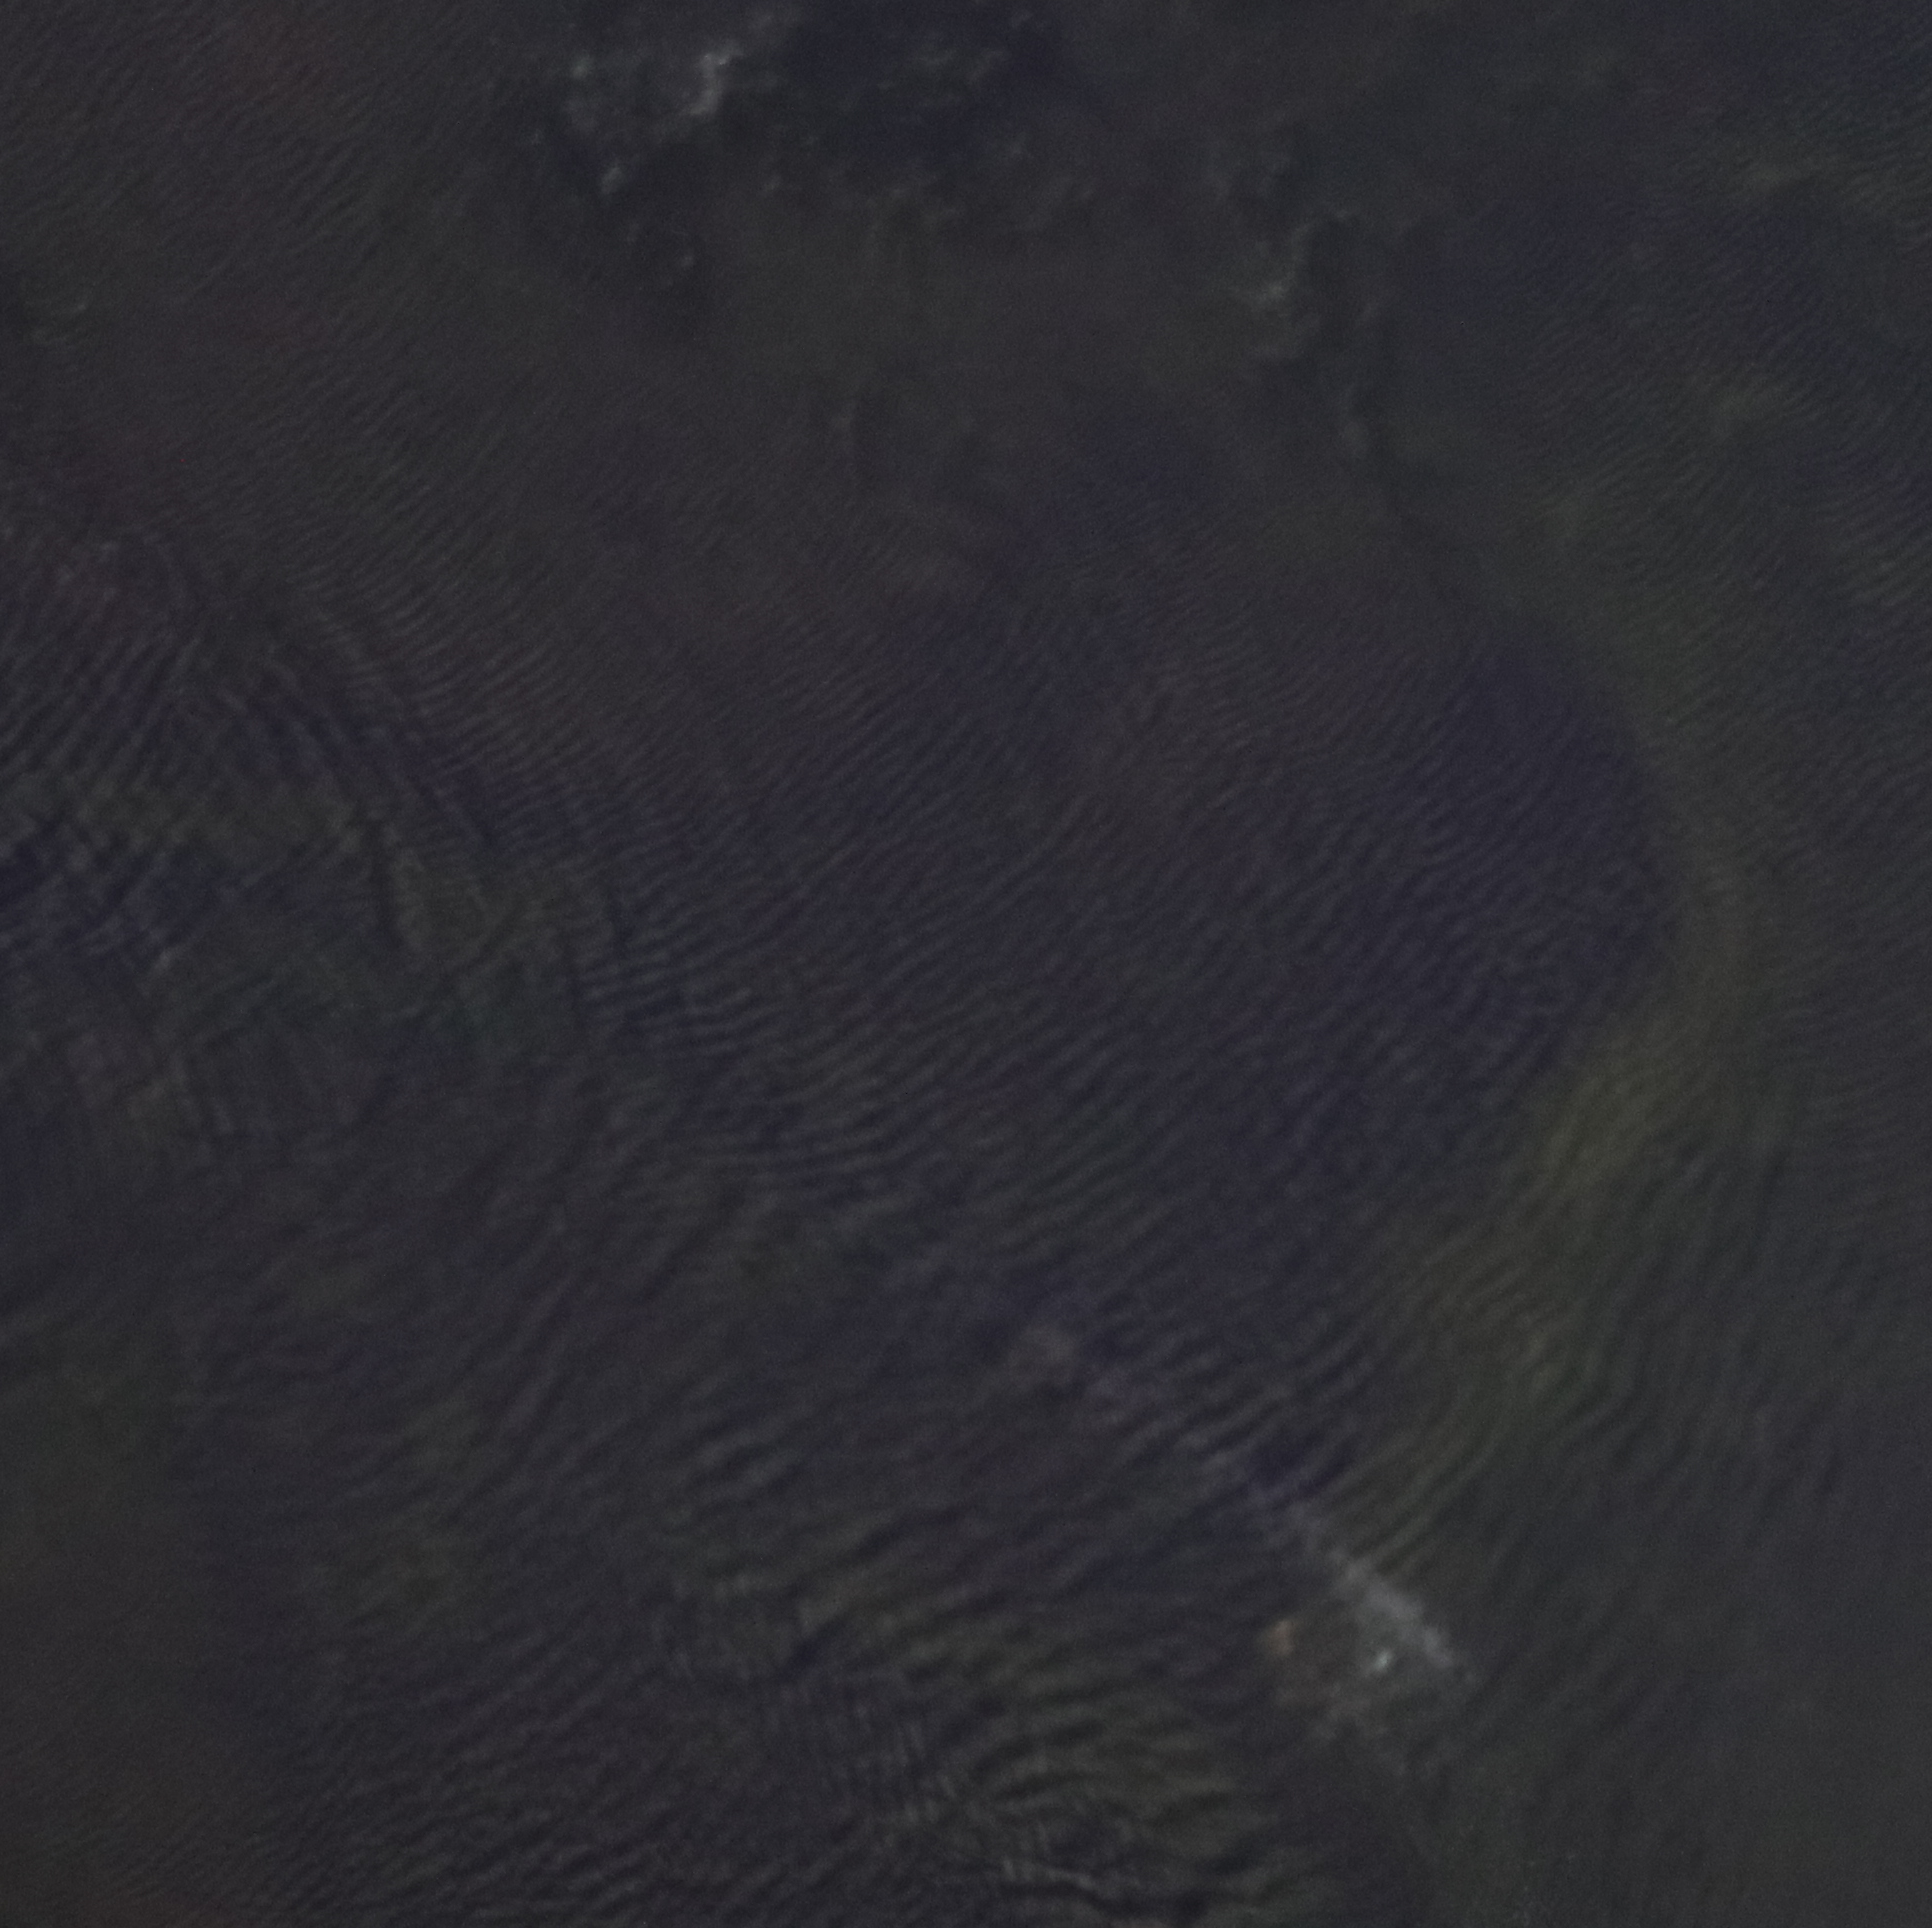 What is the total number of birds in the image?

0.